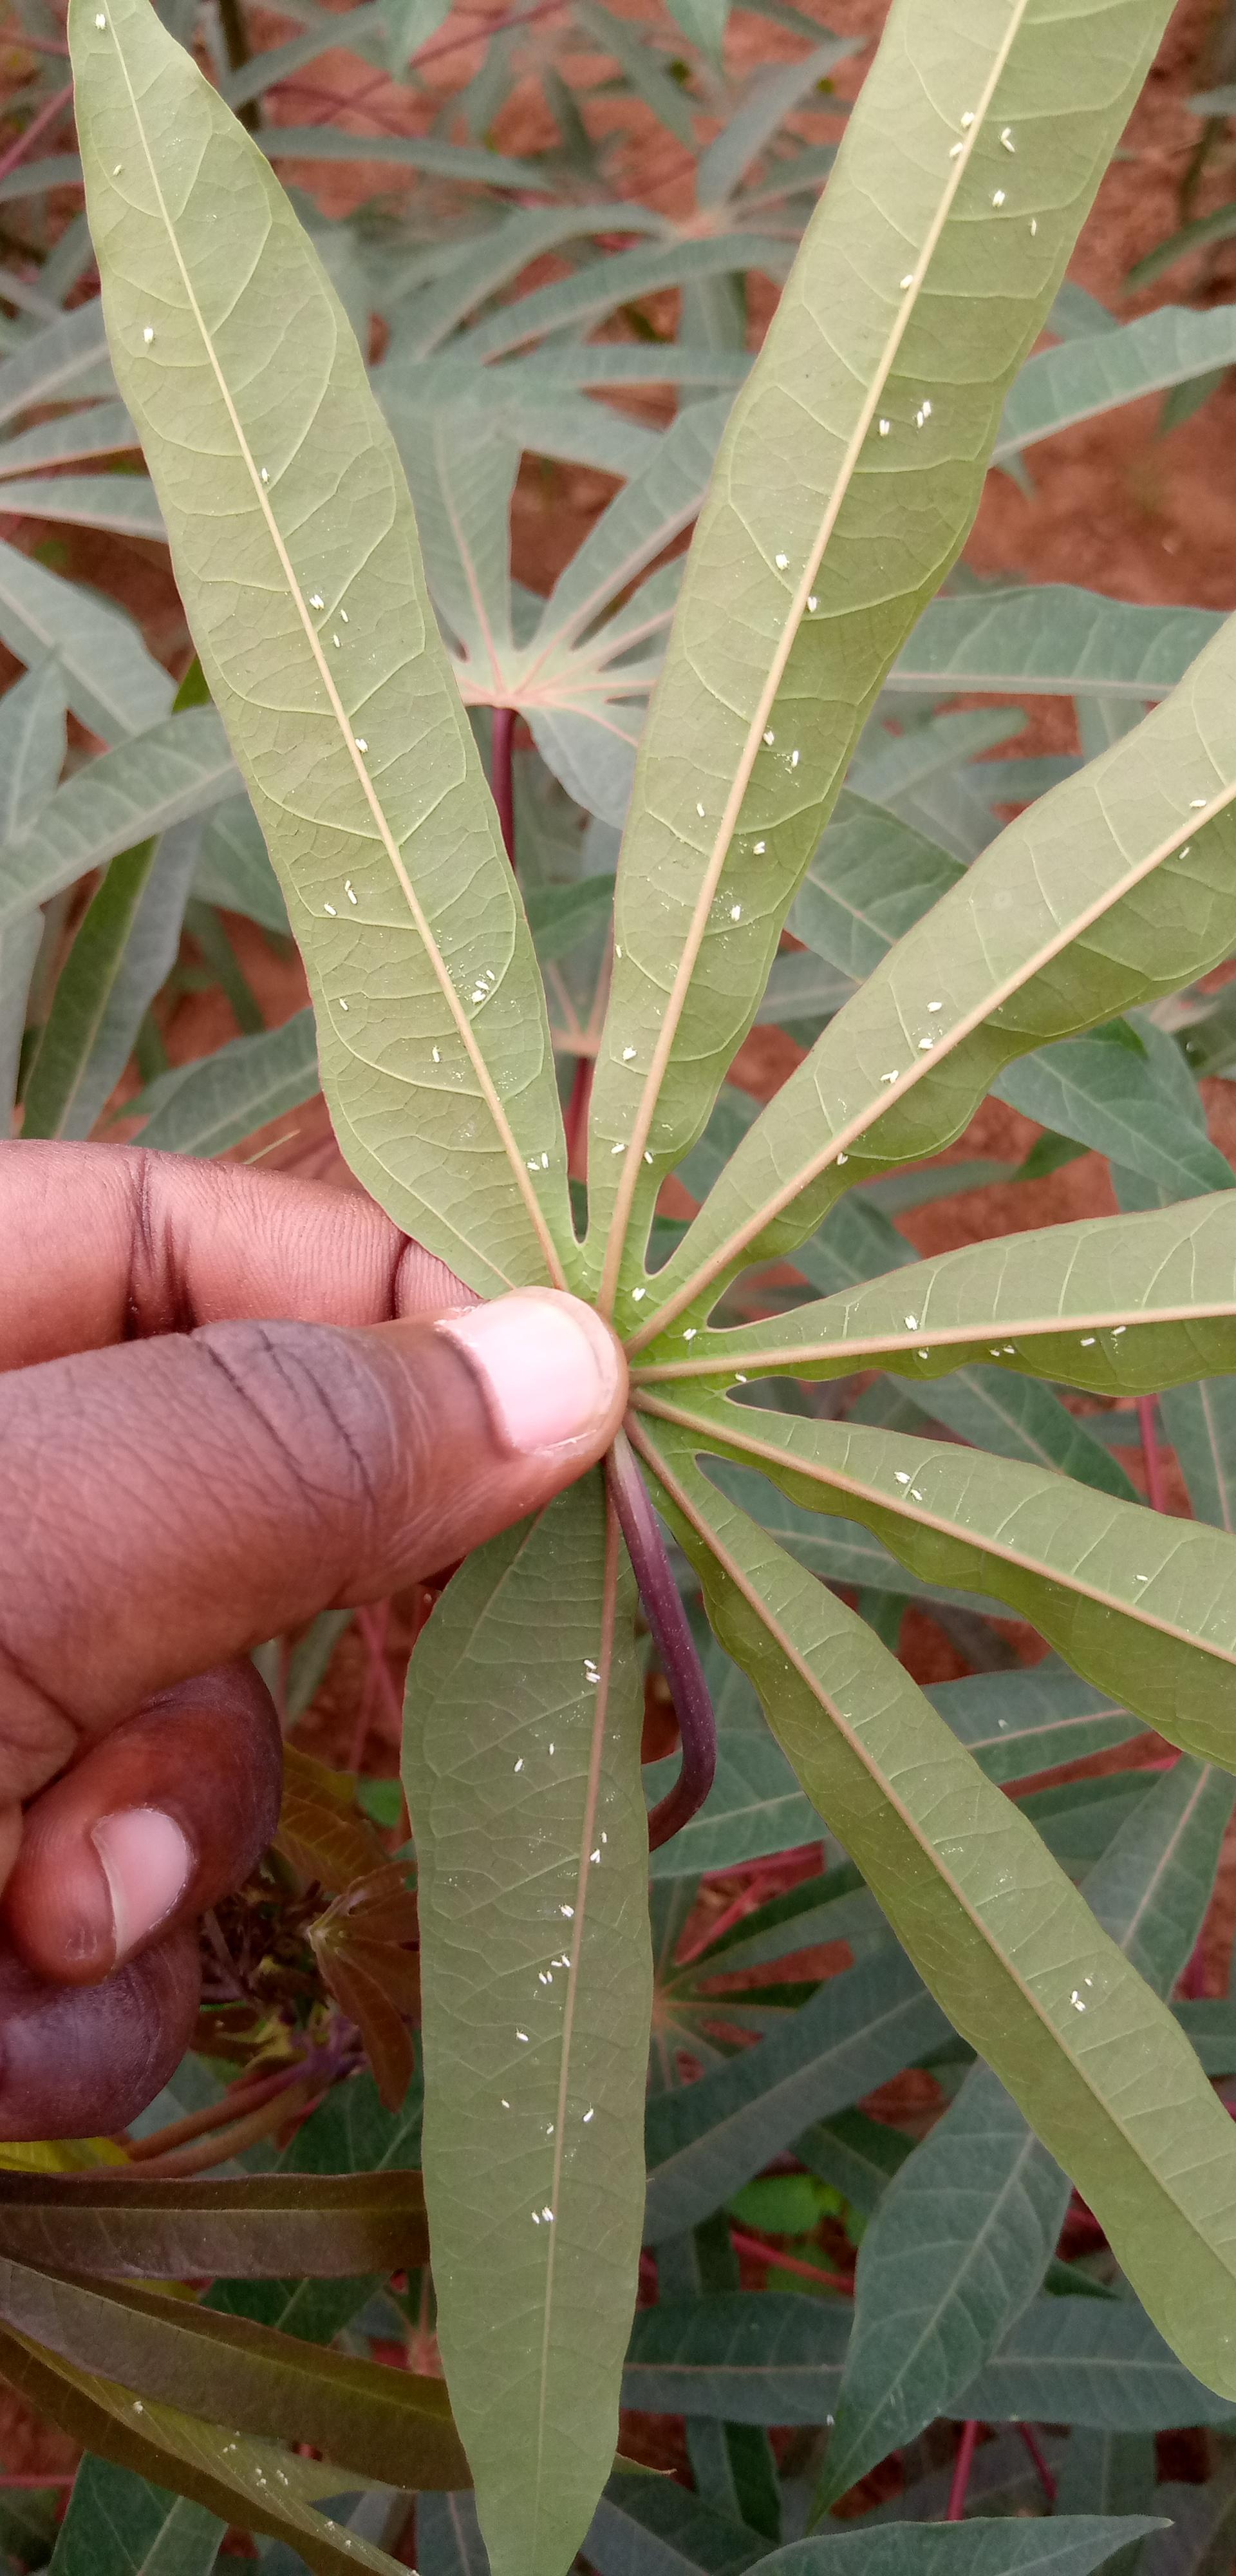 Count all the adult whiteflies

105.